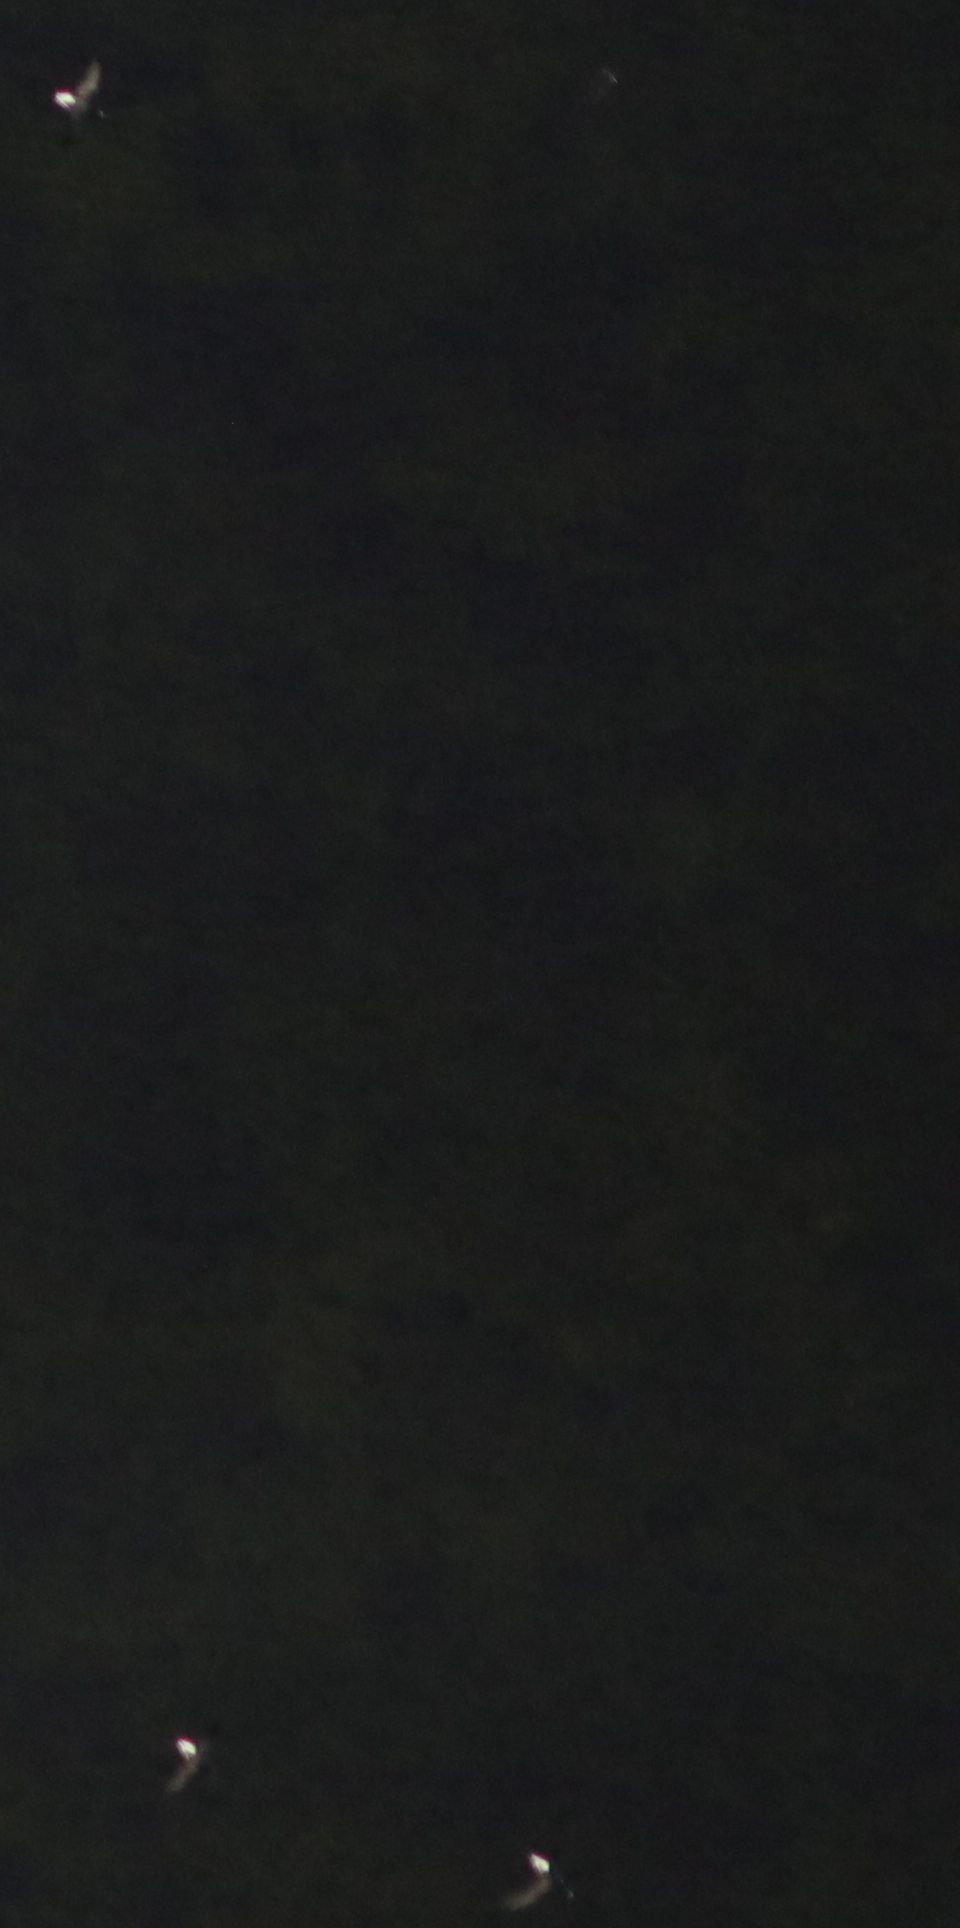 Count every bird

3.